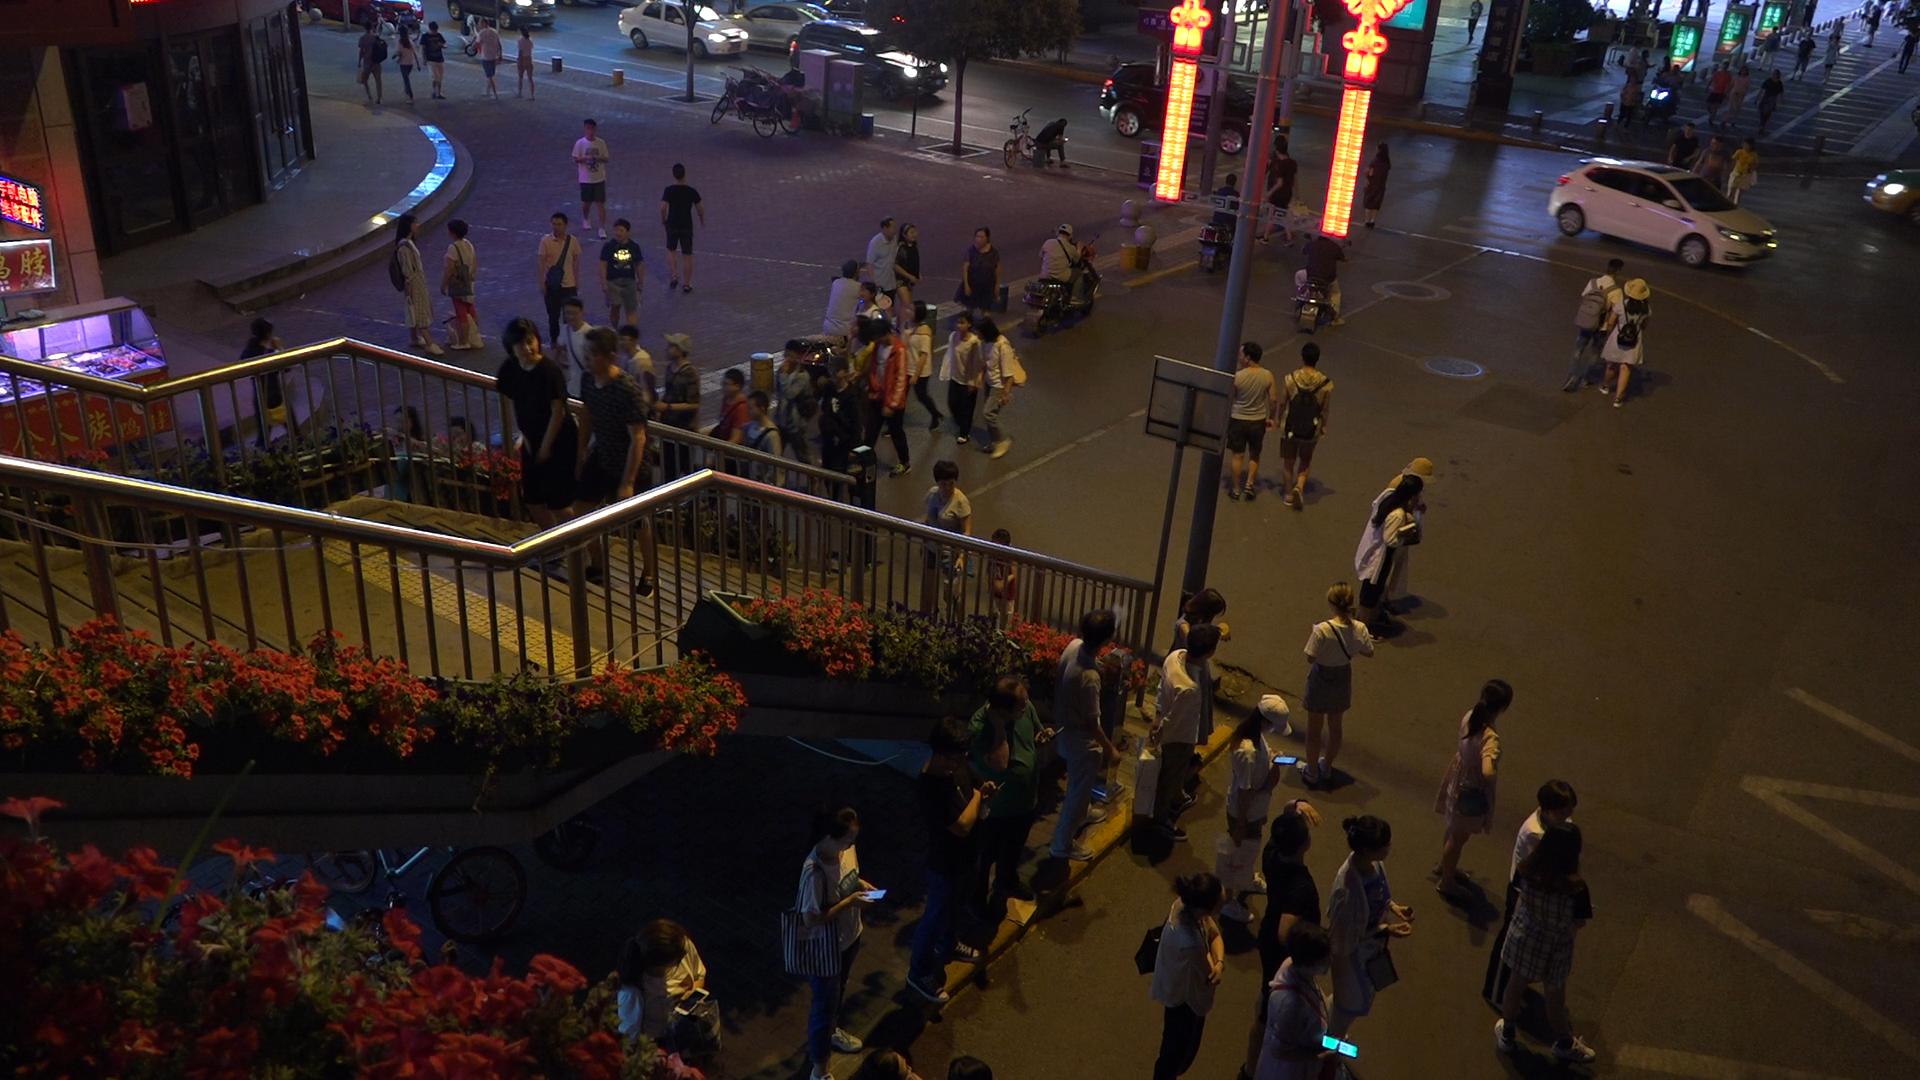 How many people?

86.